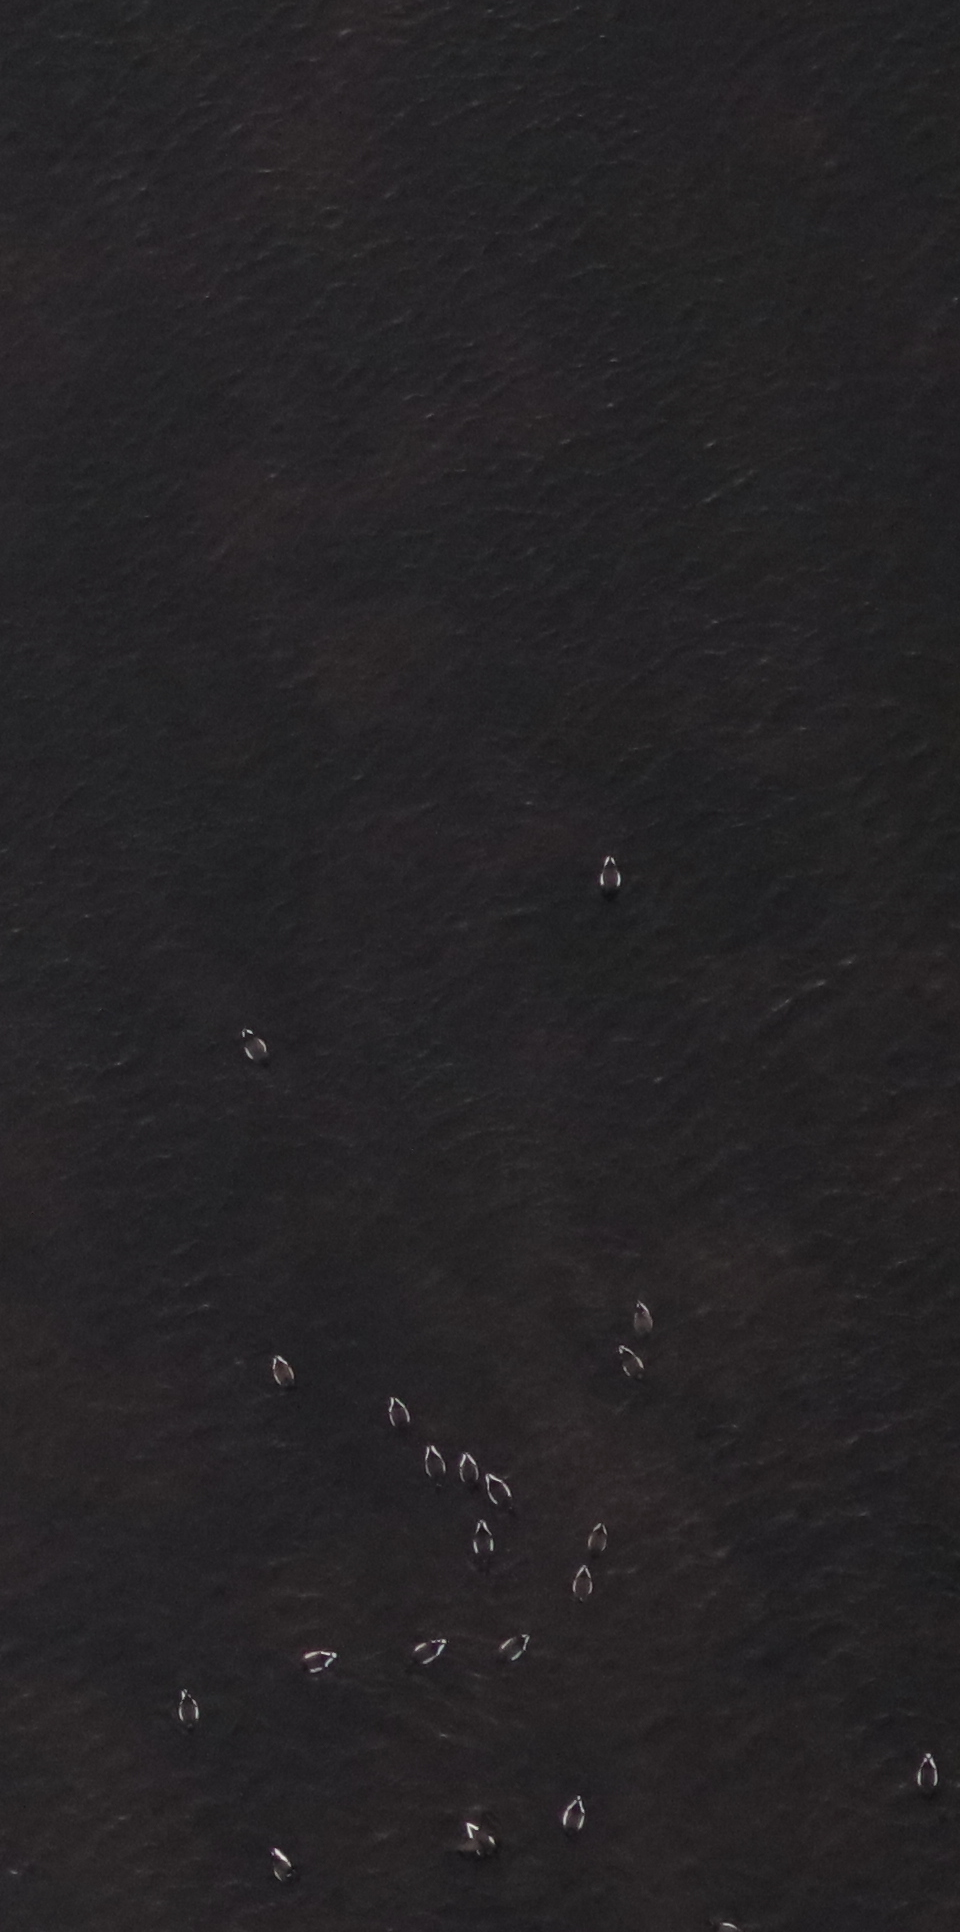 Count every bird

20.